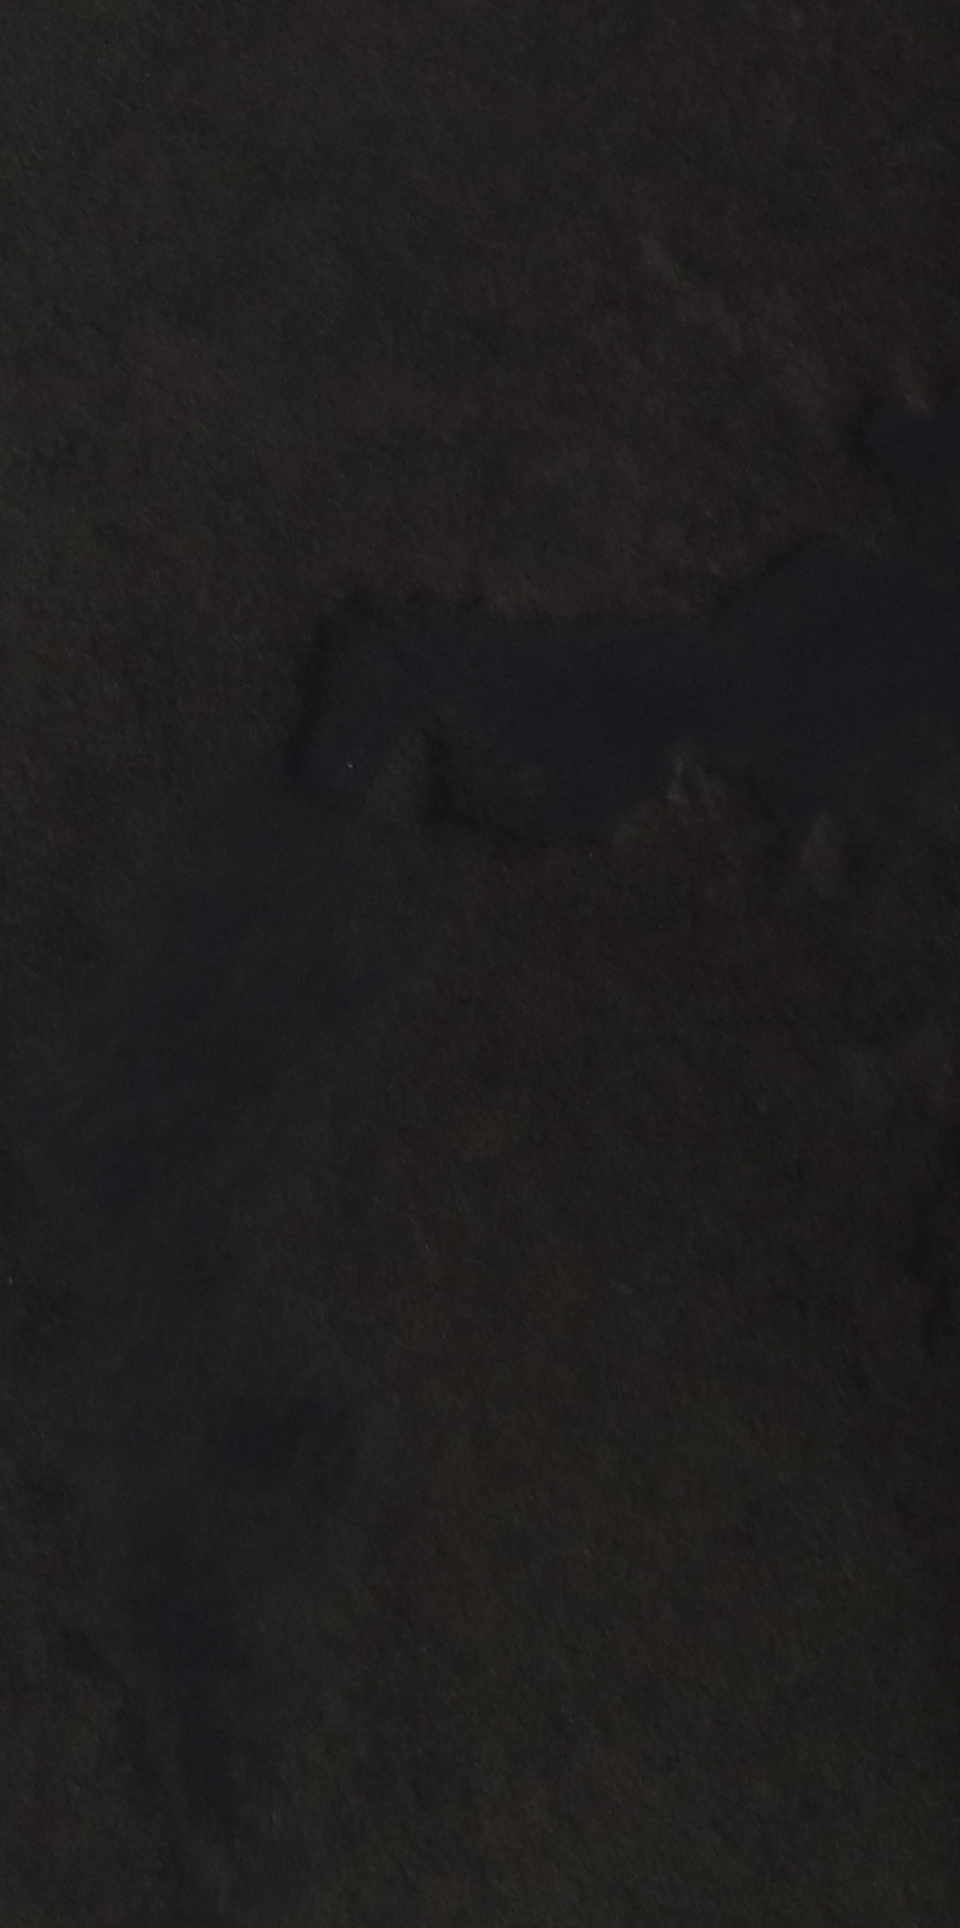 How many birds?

0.